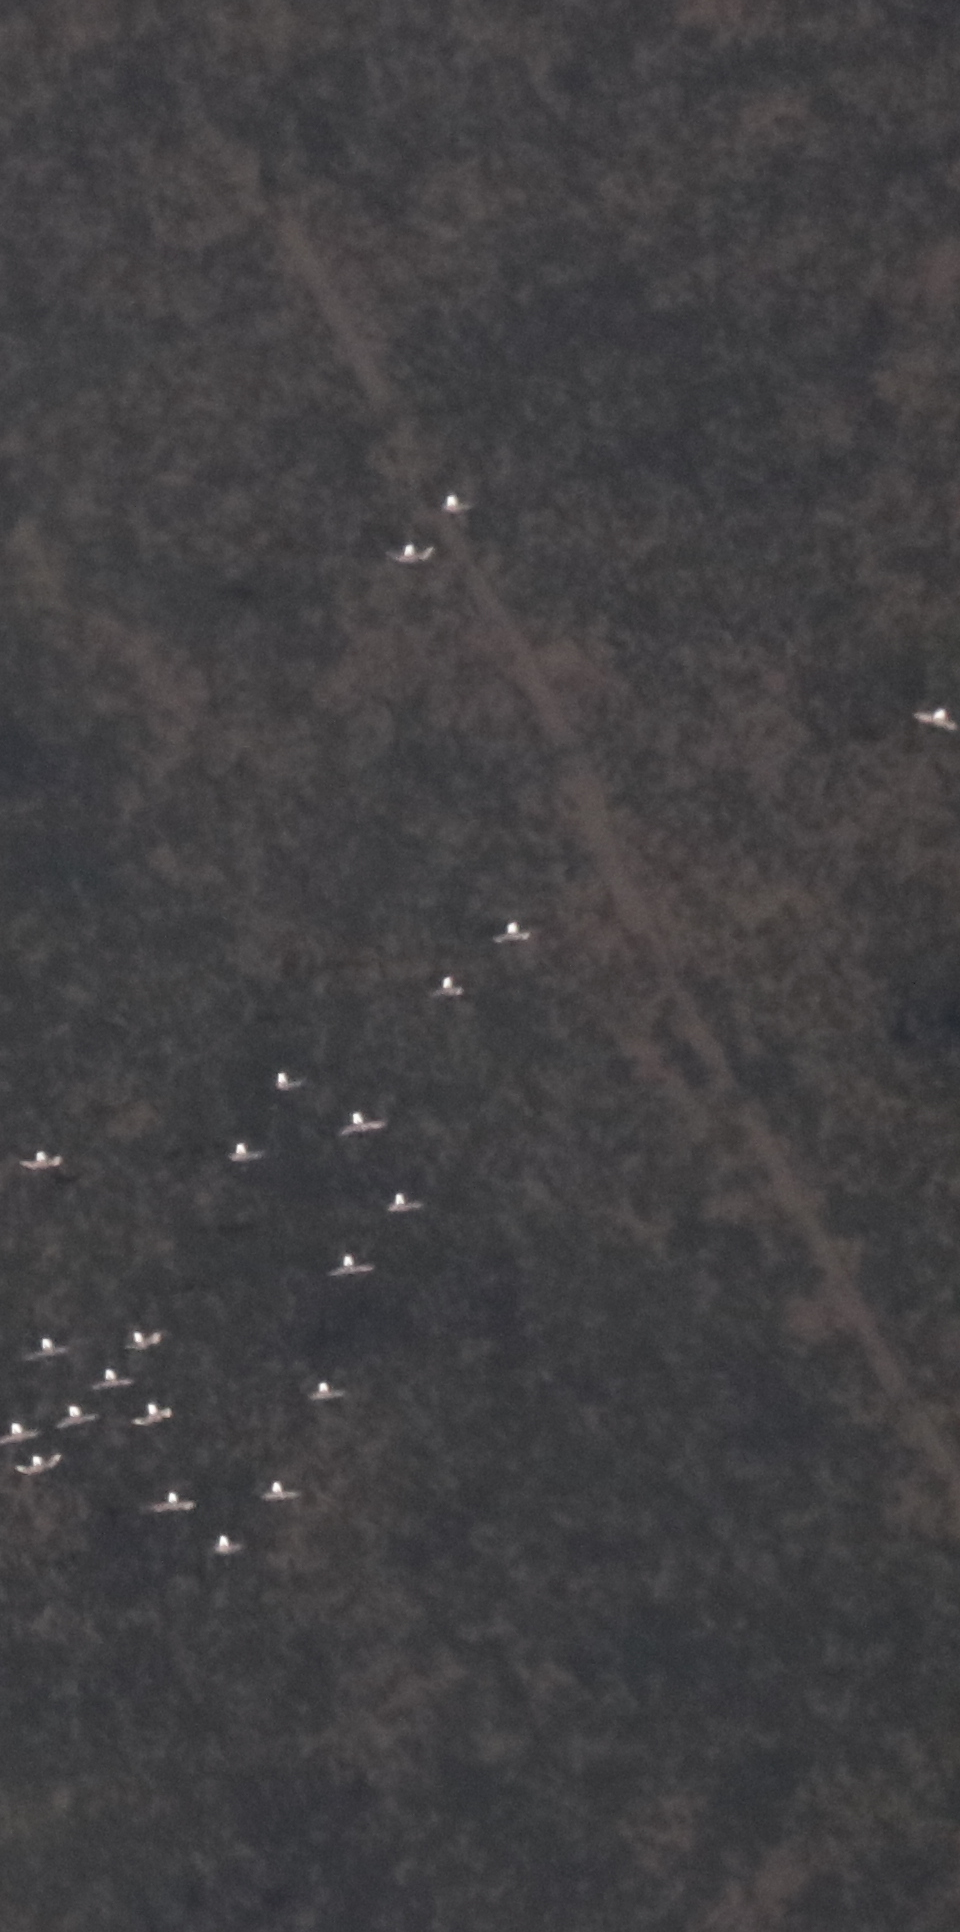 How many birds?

22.